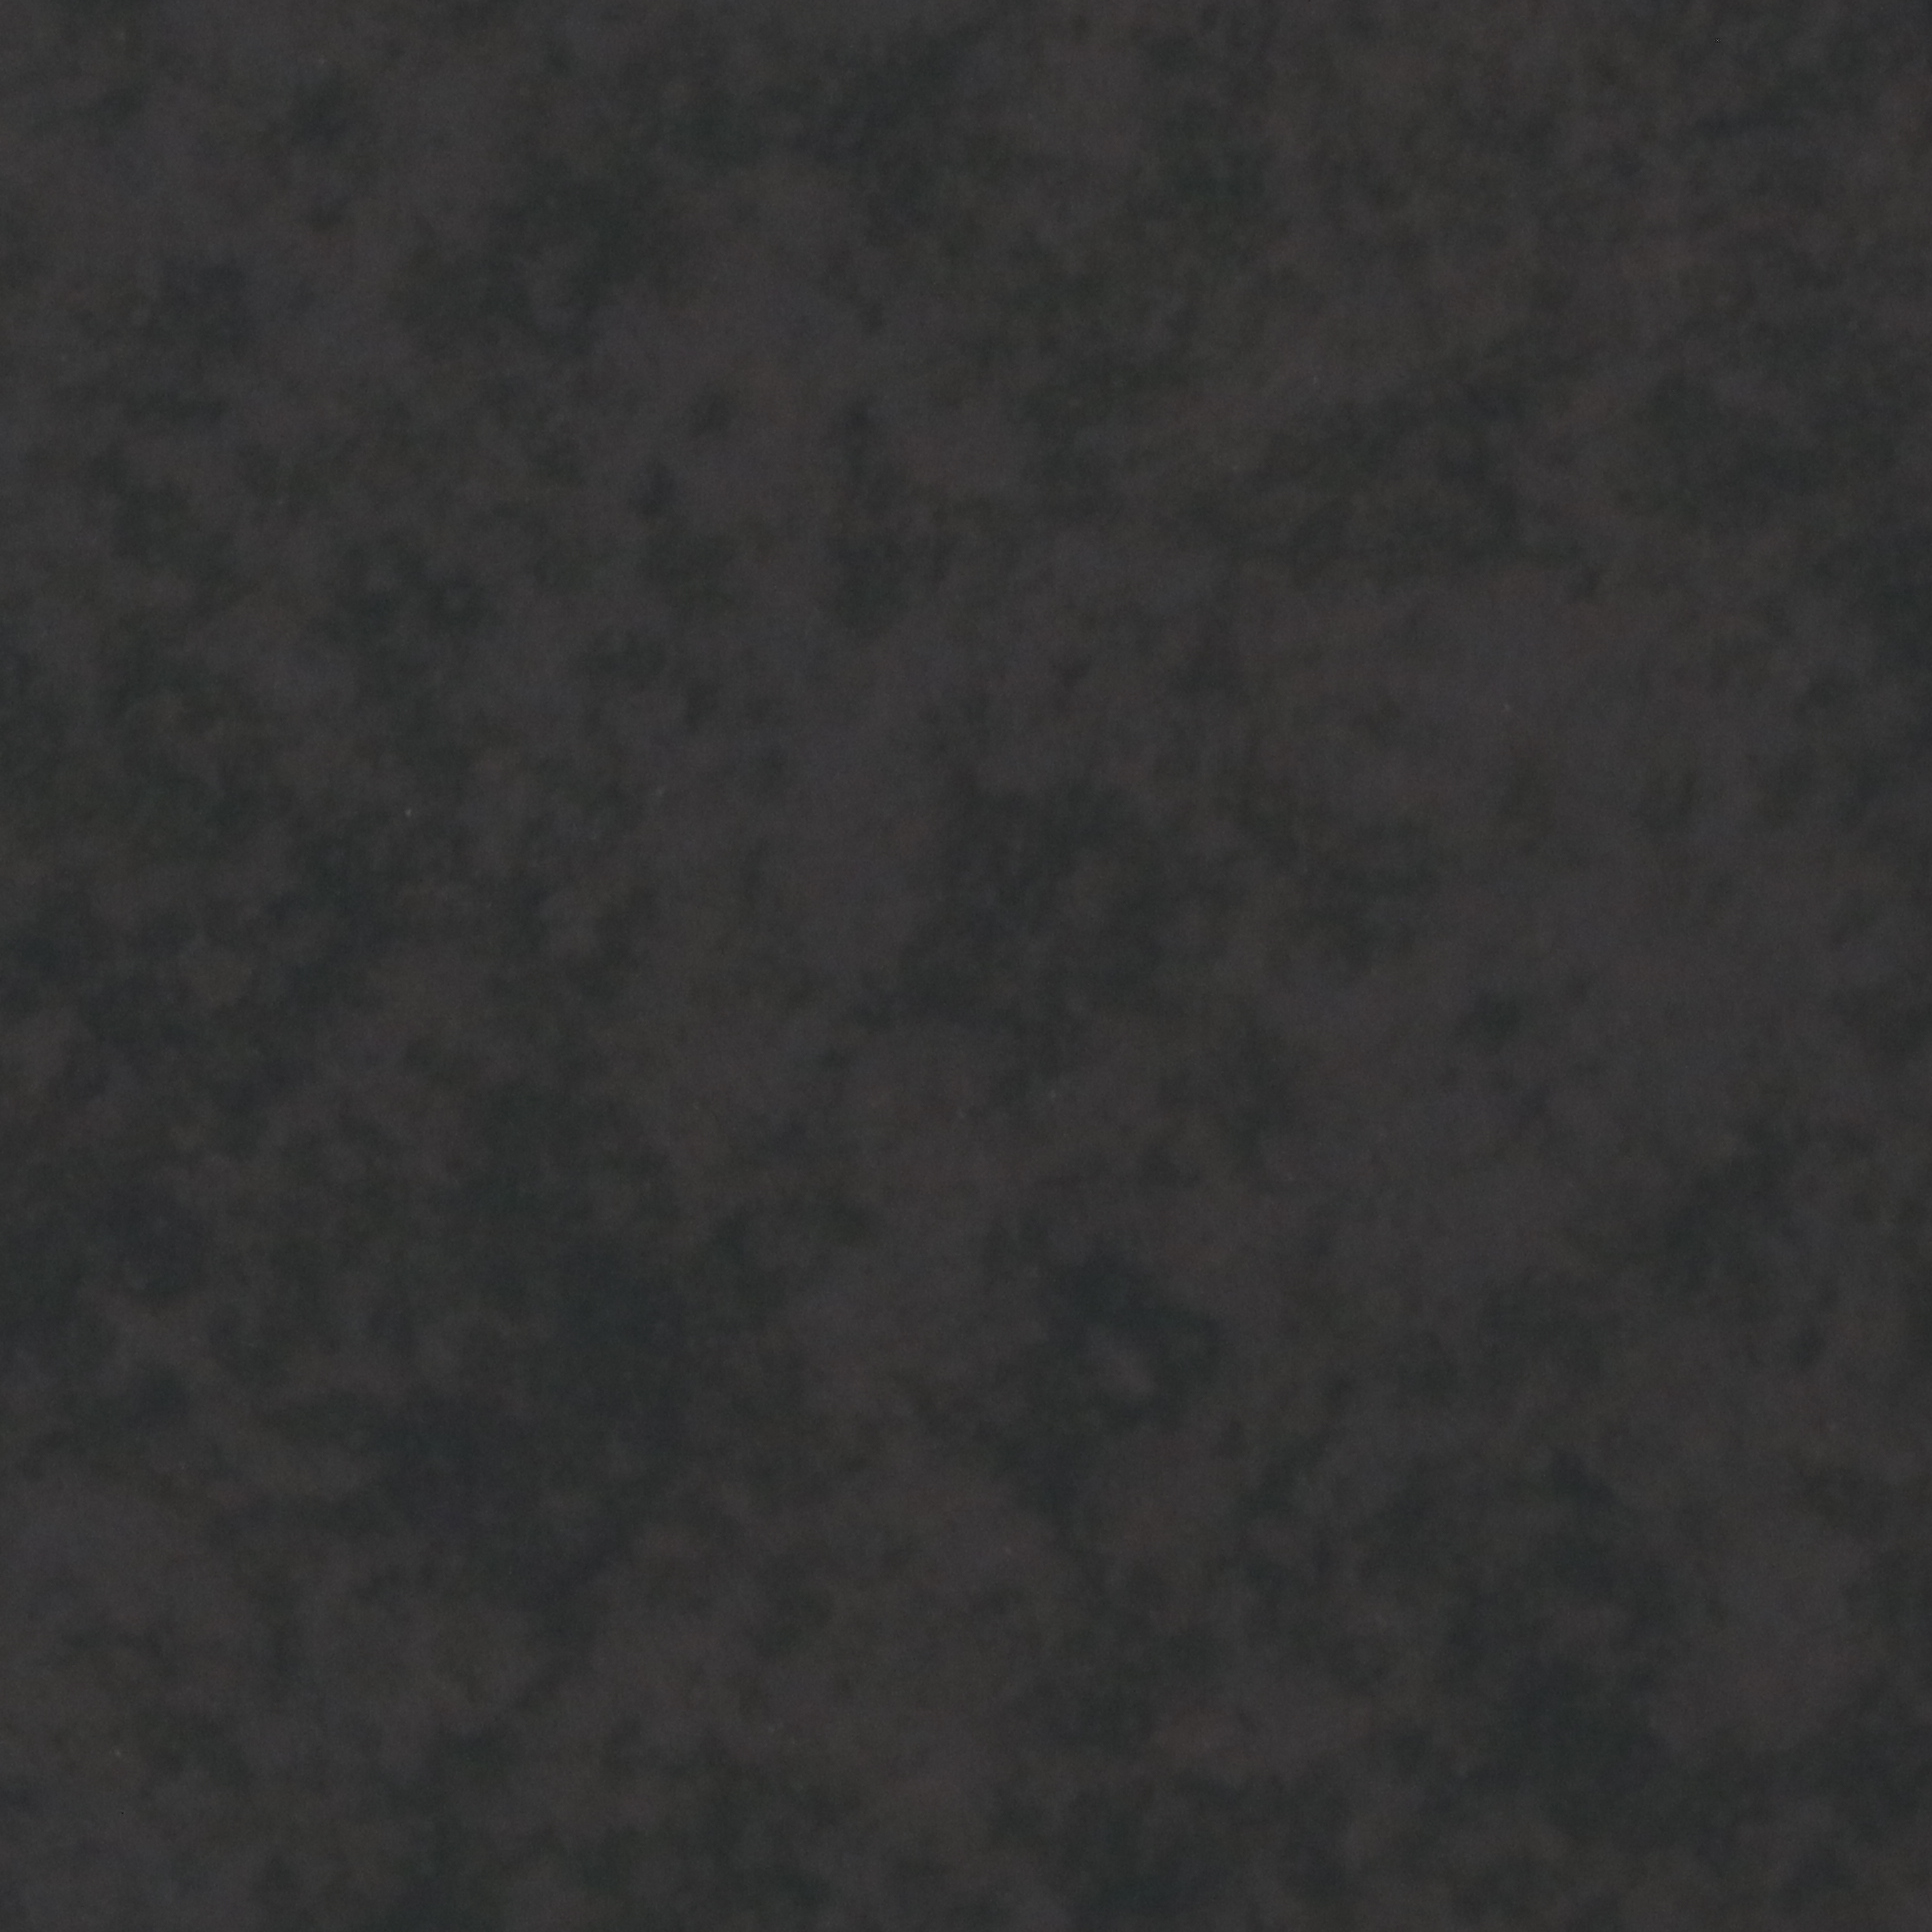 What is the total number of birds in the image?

0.